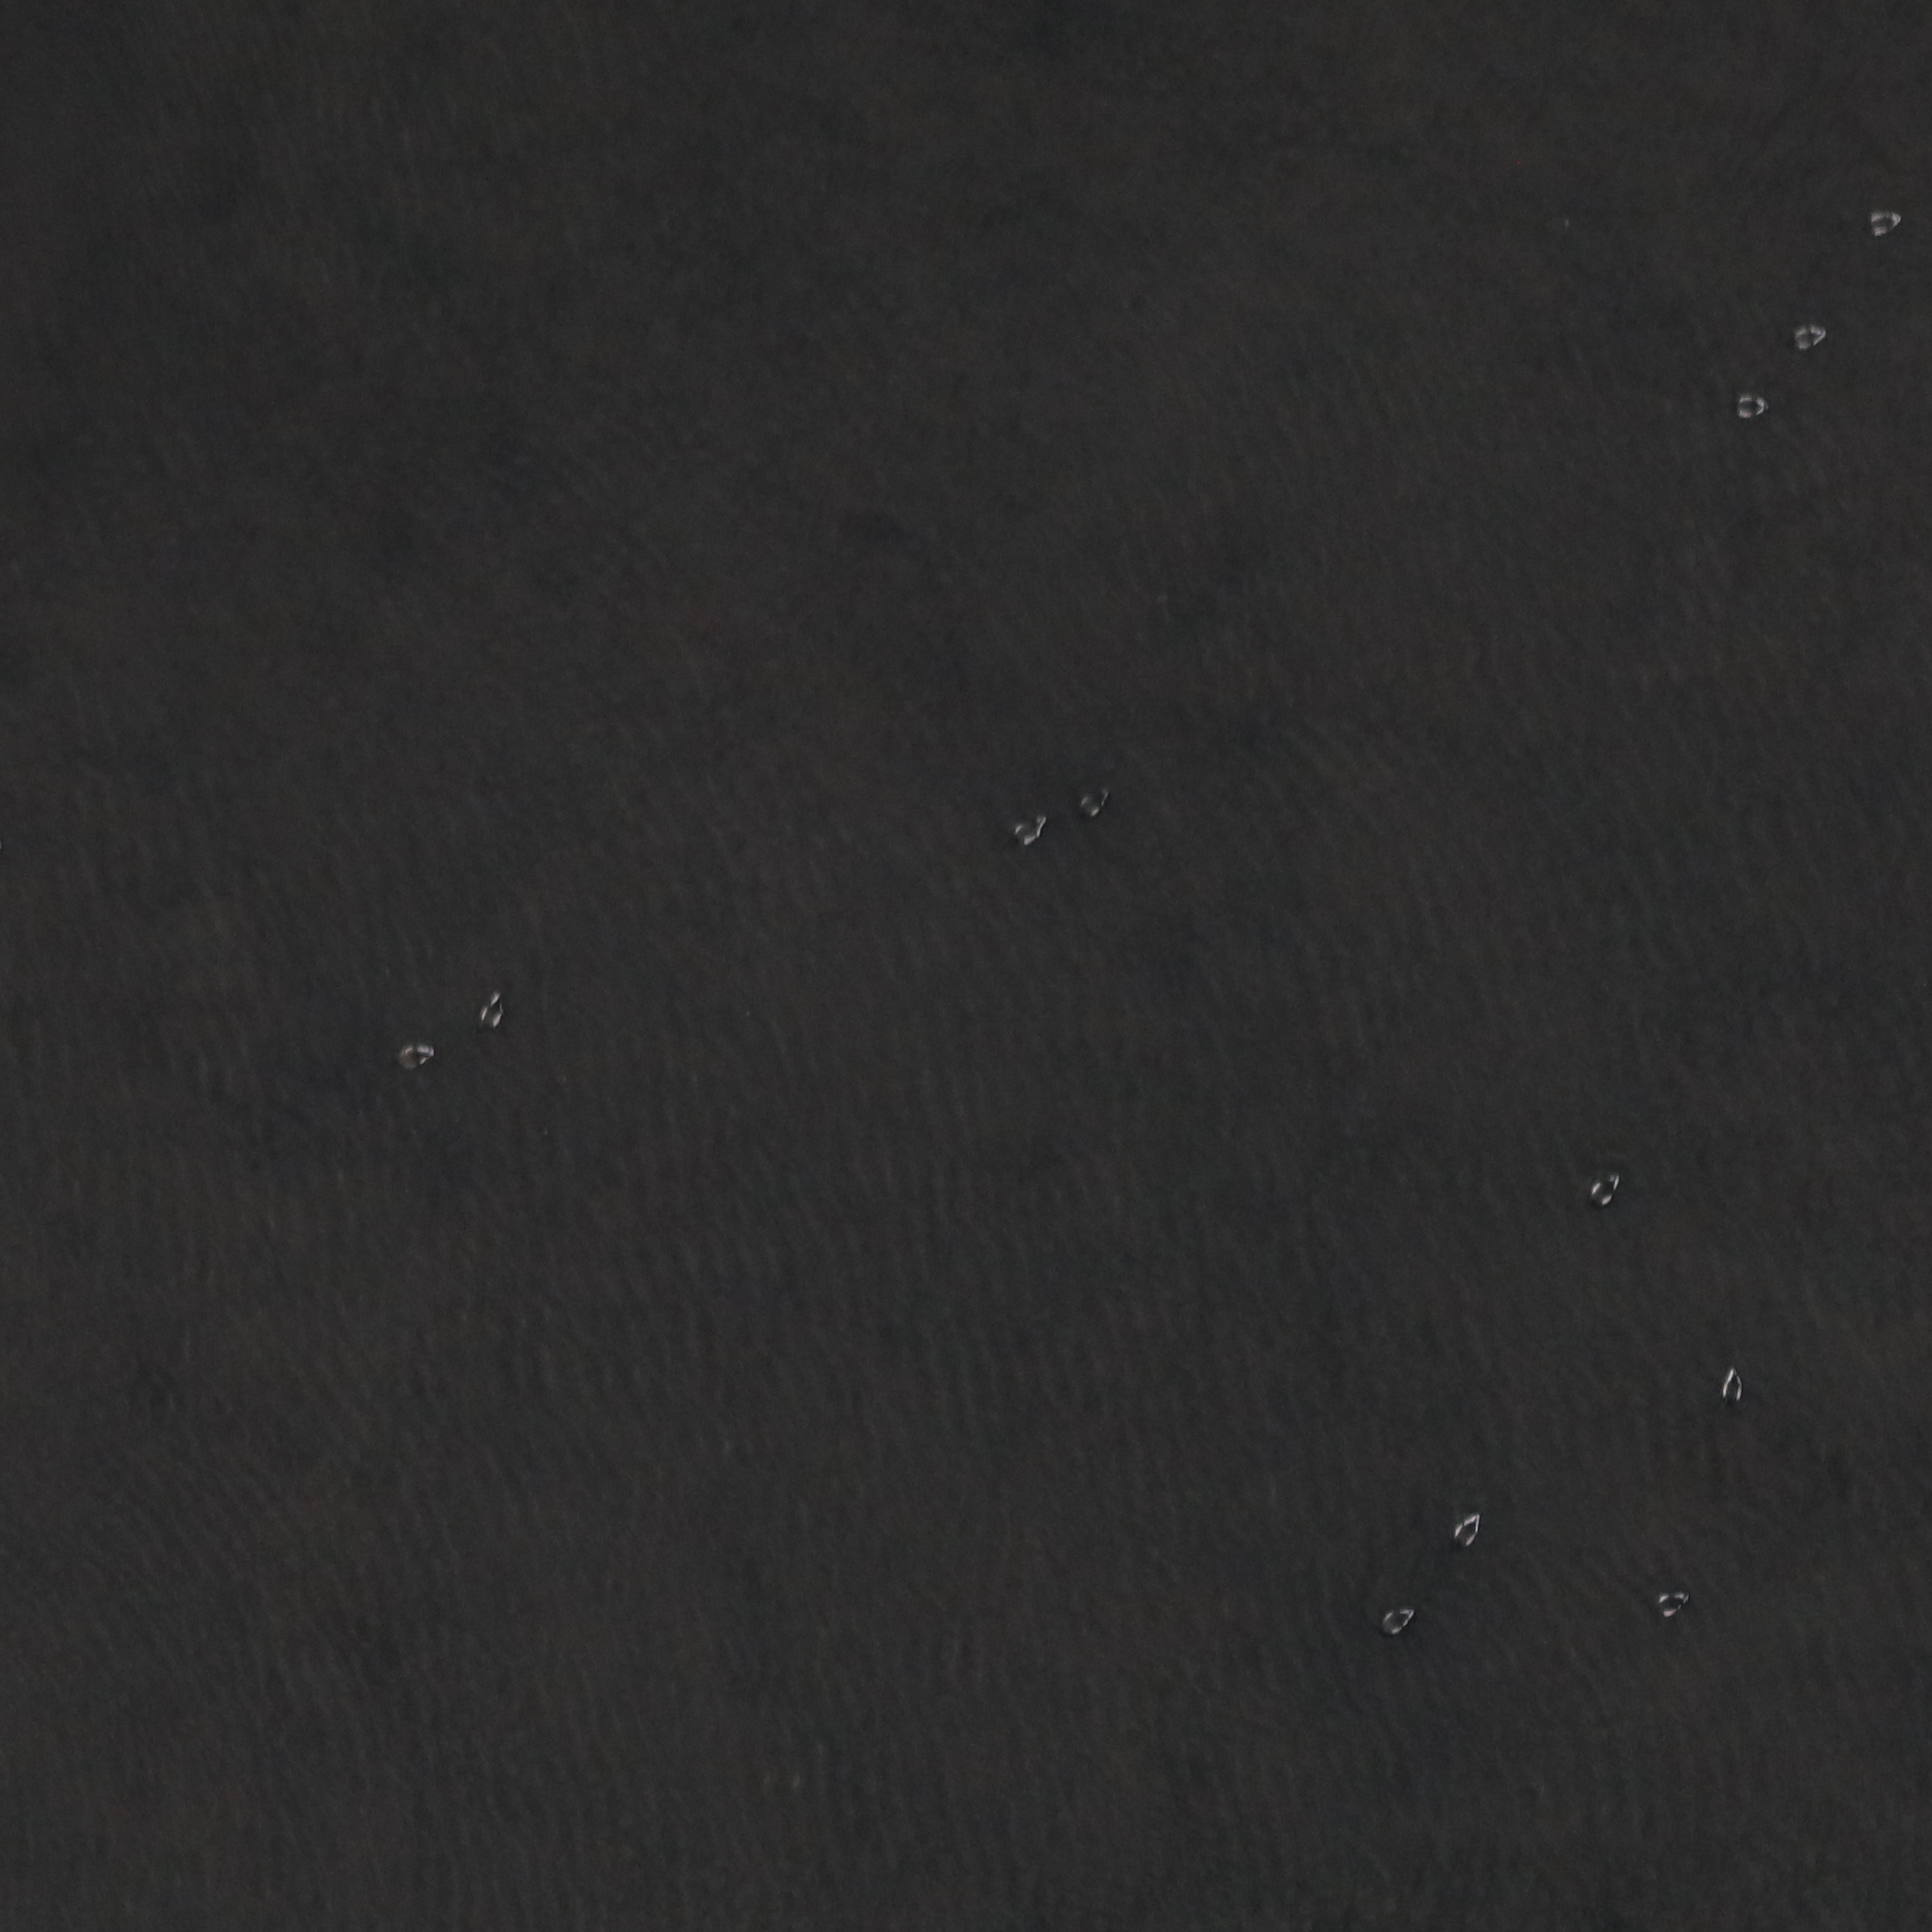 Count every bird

12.